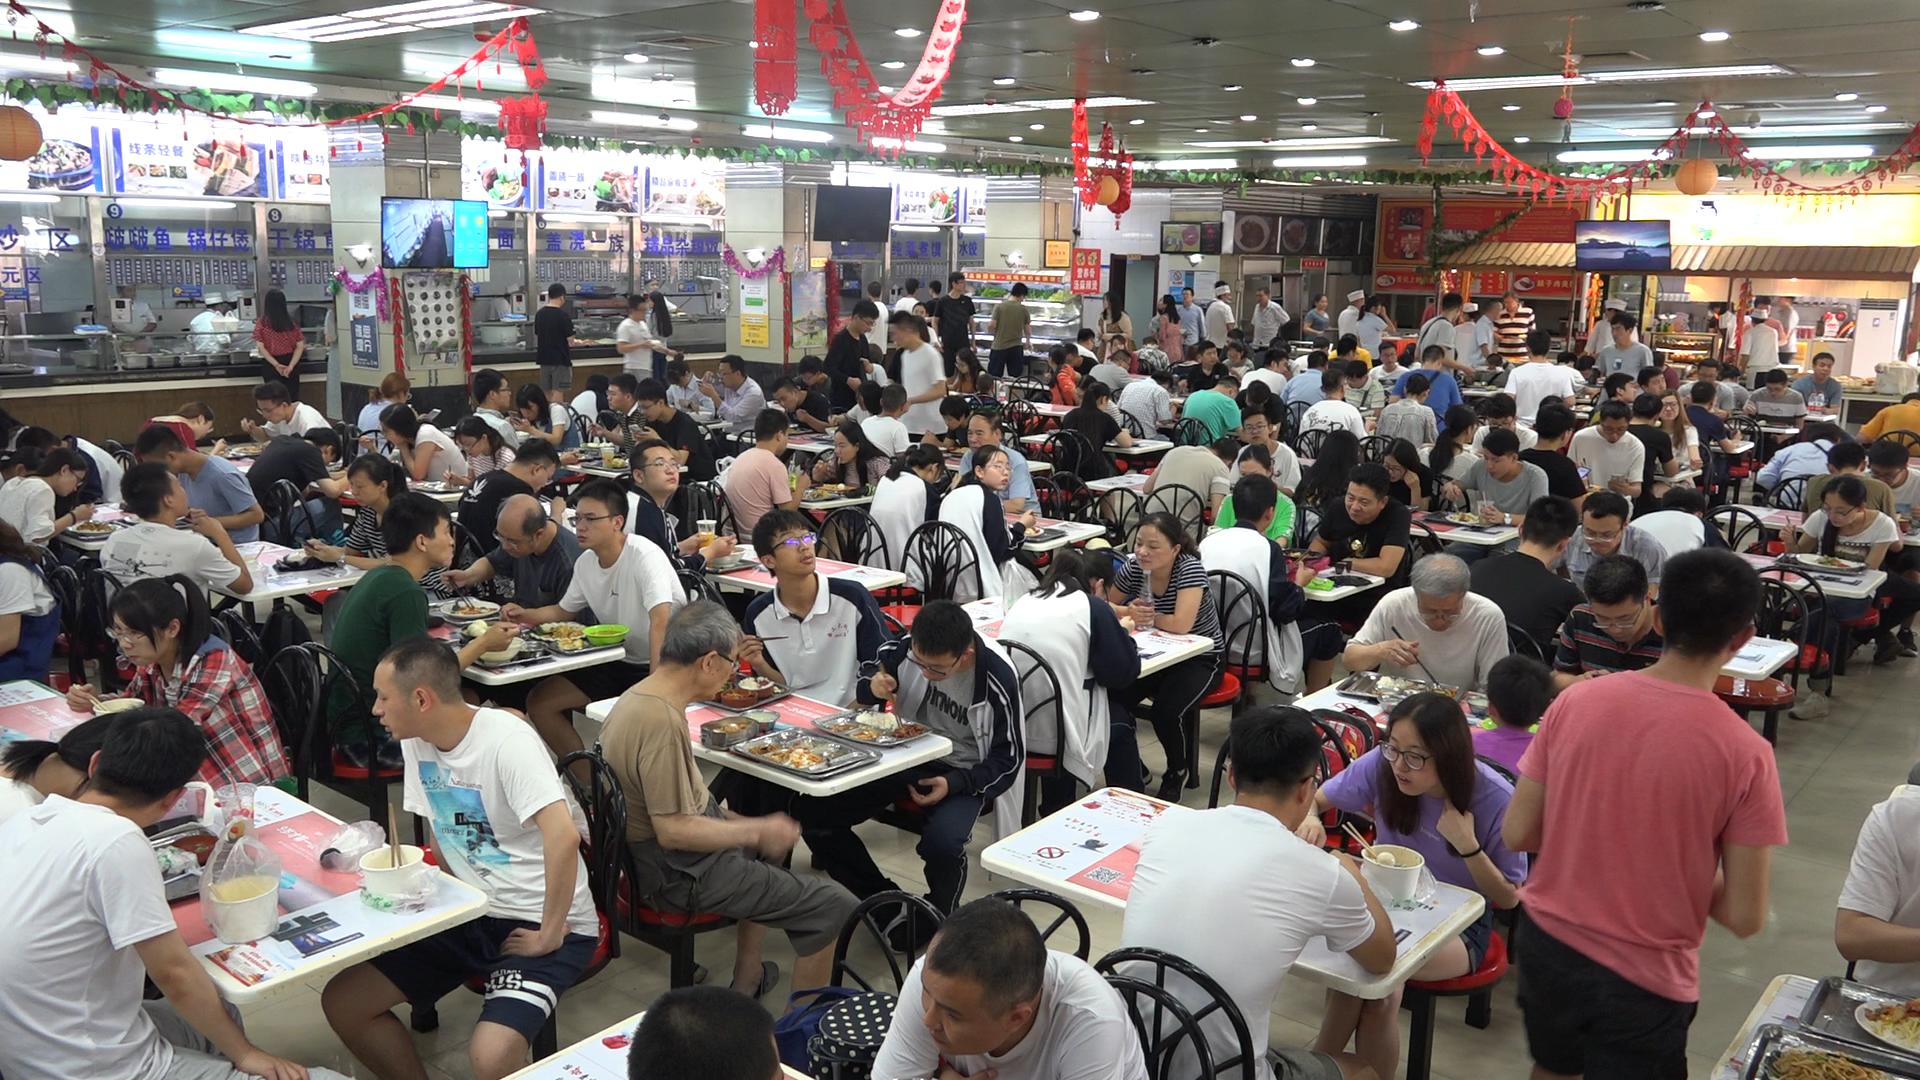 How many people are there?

146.